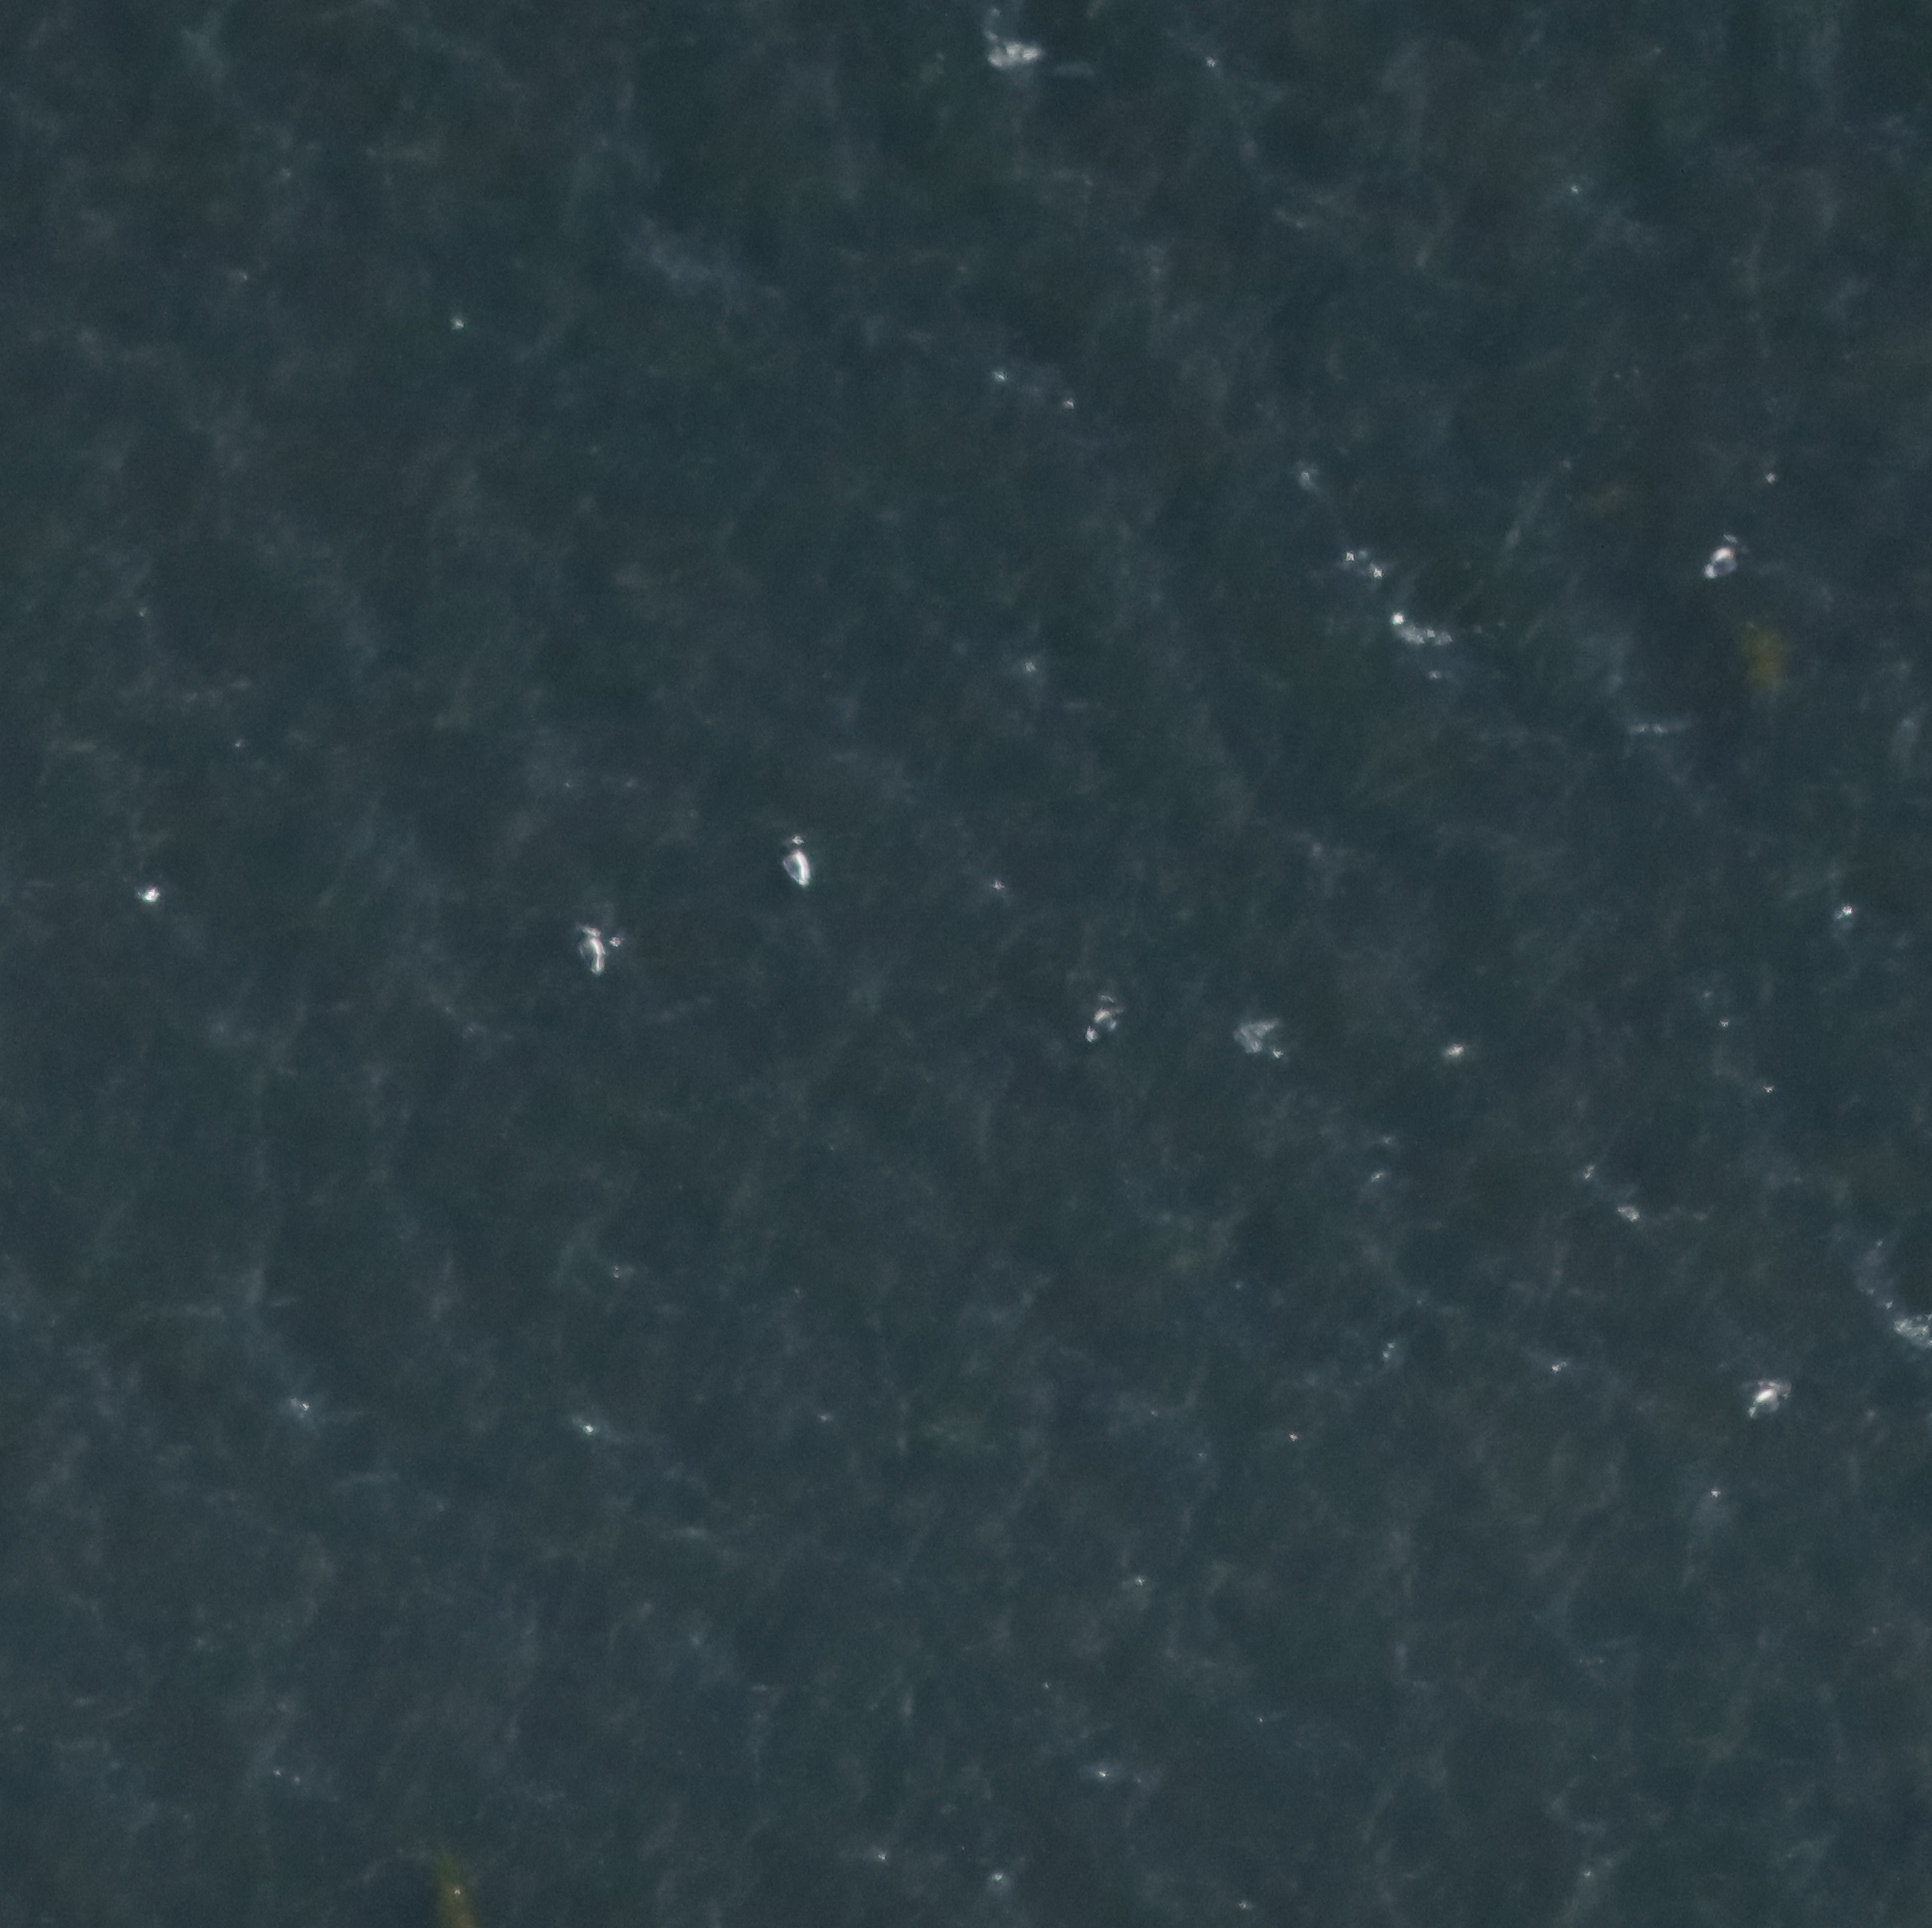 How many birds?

5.